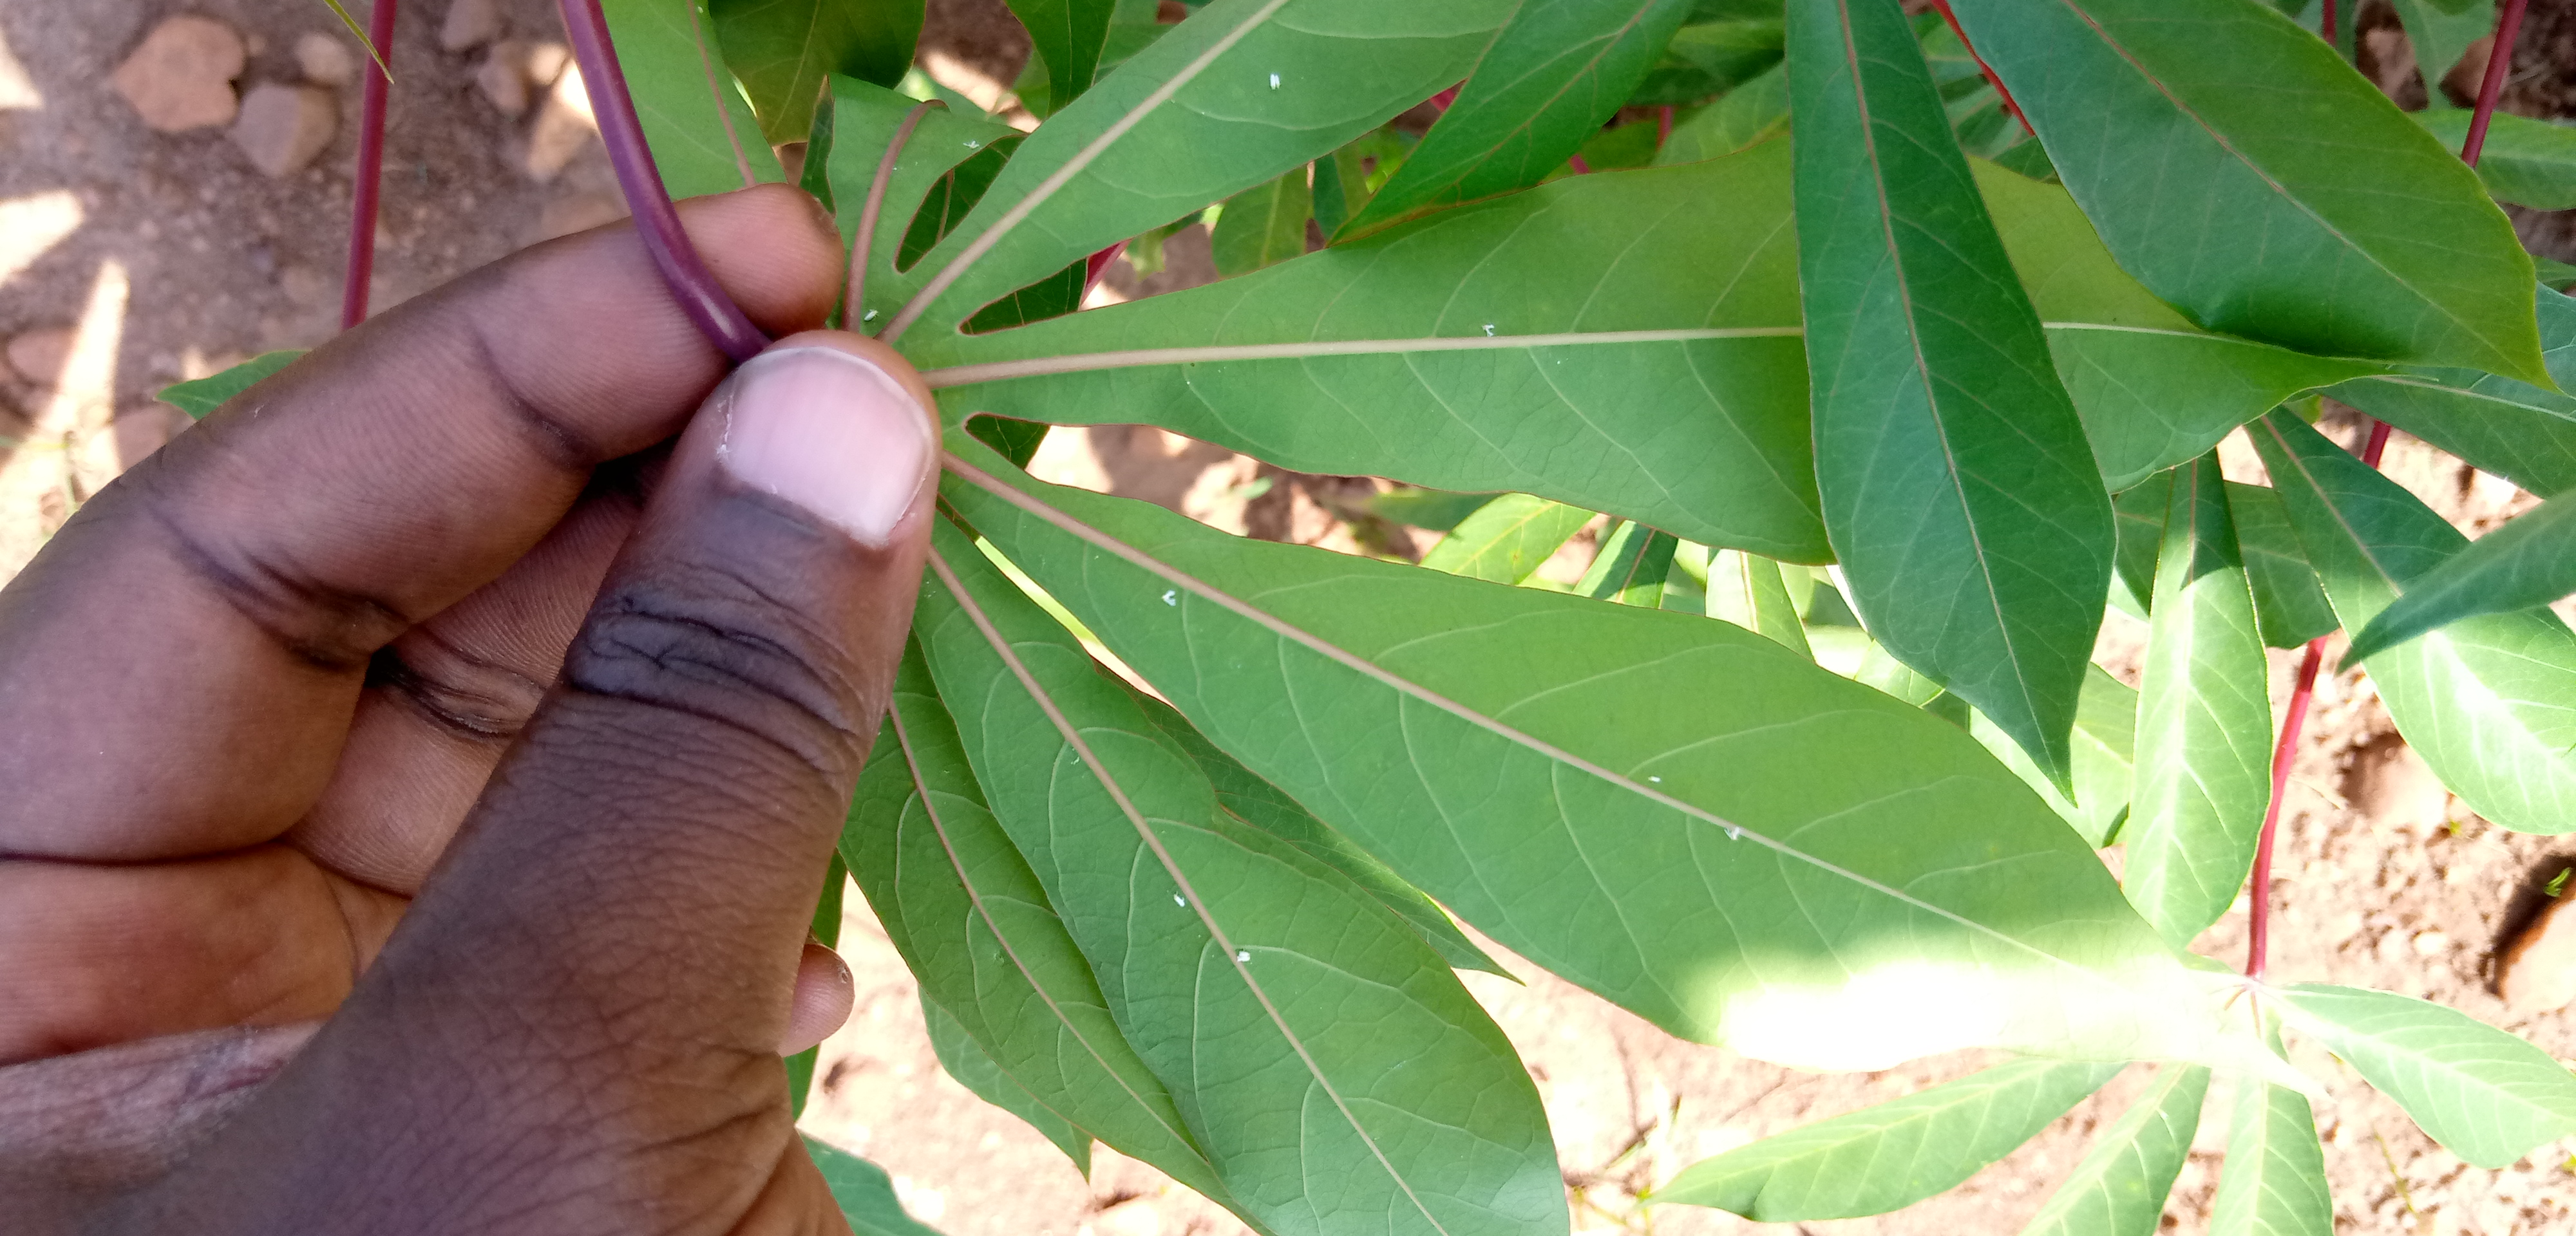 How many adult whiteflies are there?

8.